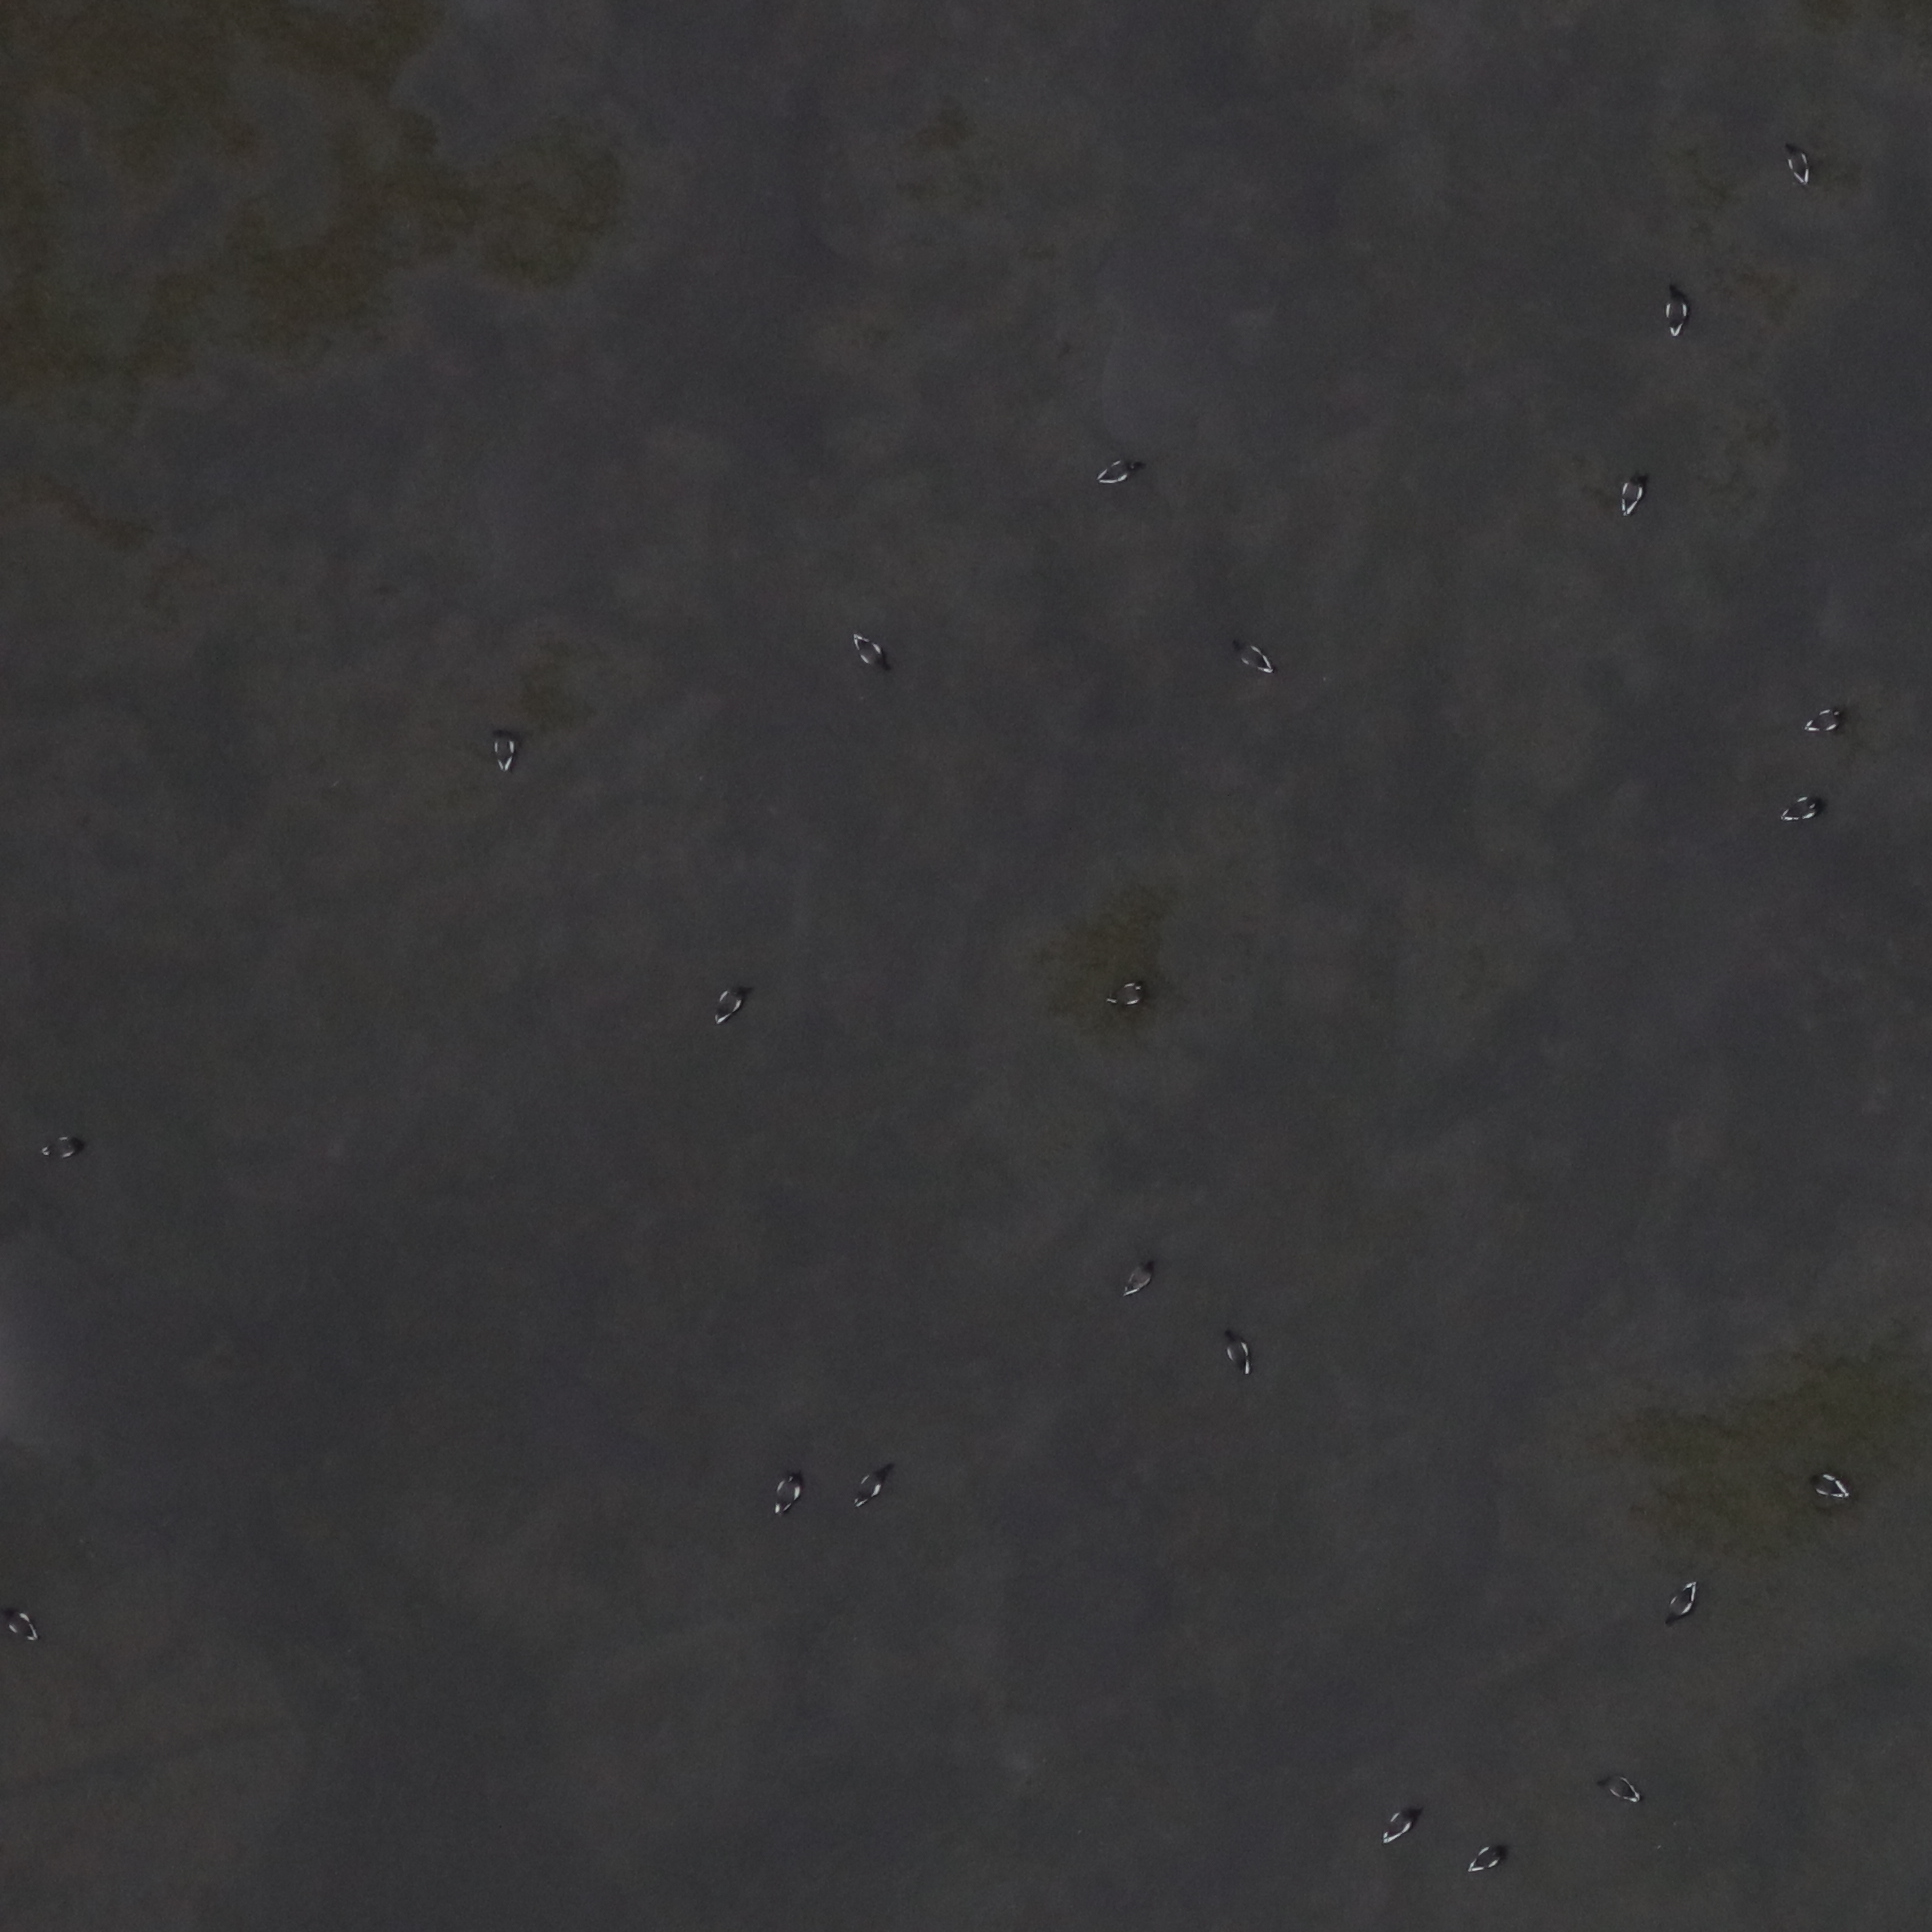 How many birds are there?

22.